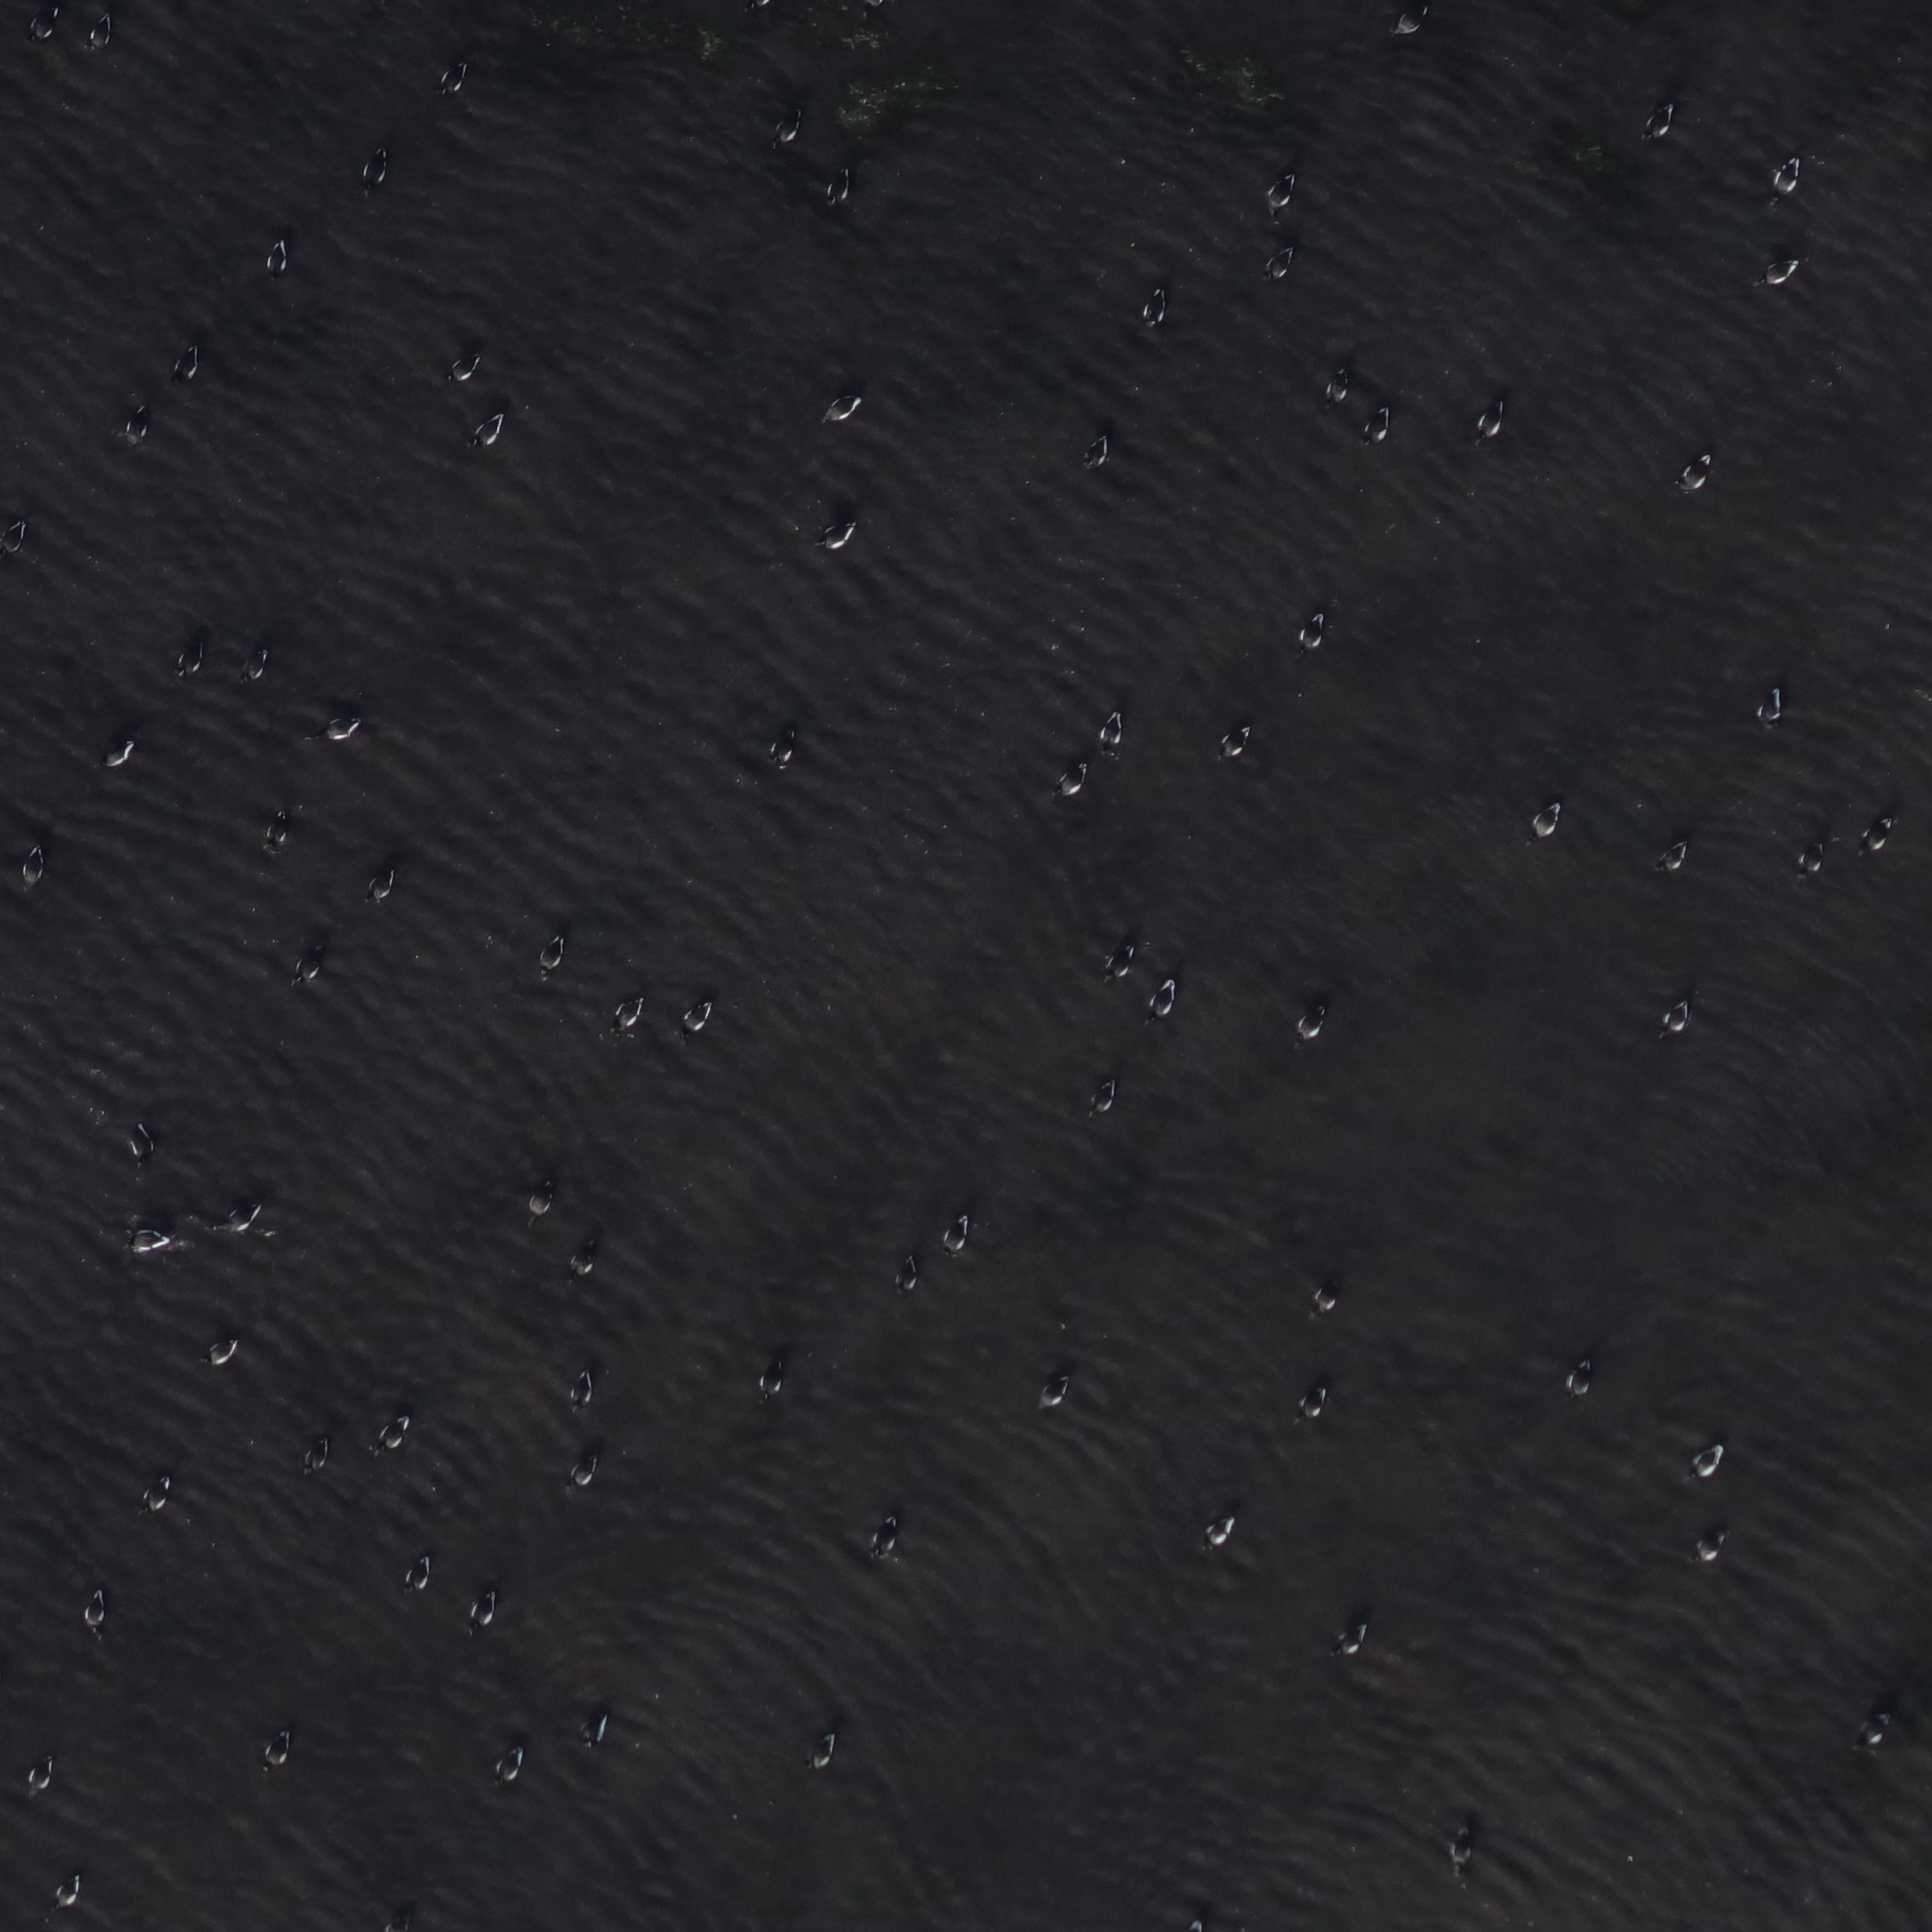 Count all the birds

84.